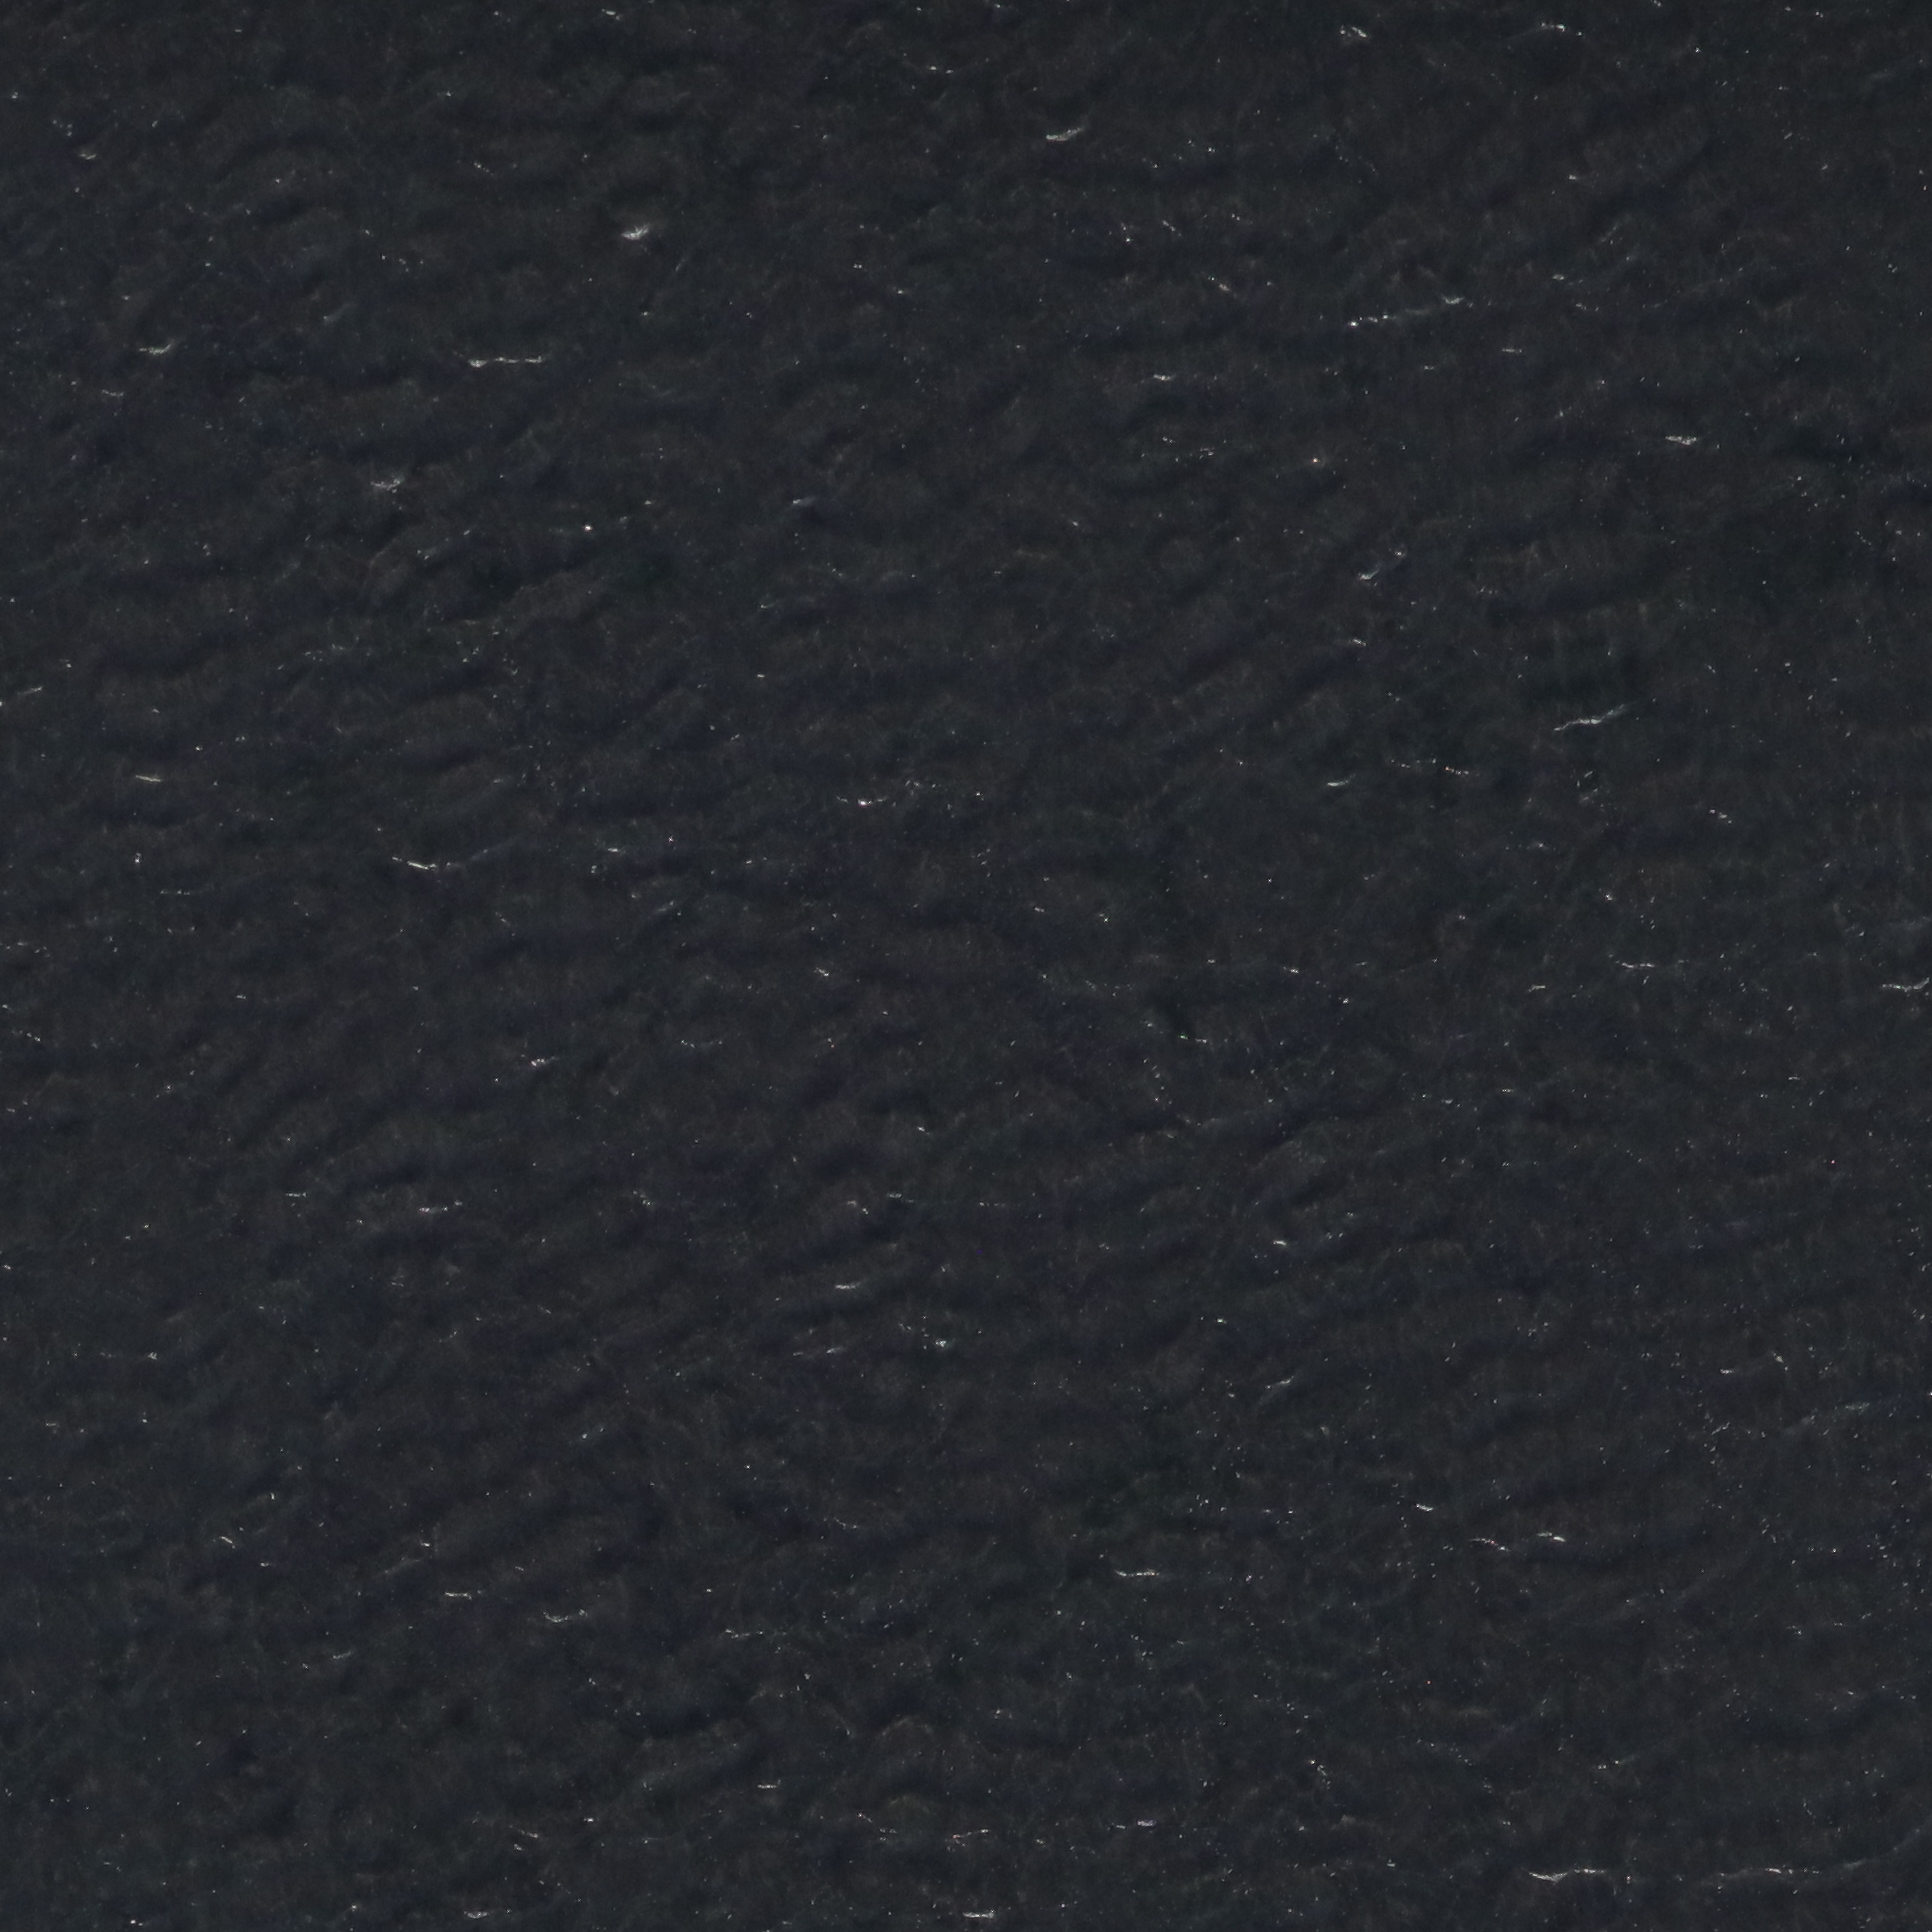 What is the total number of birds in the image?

0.